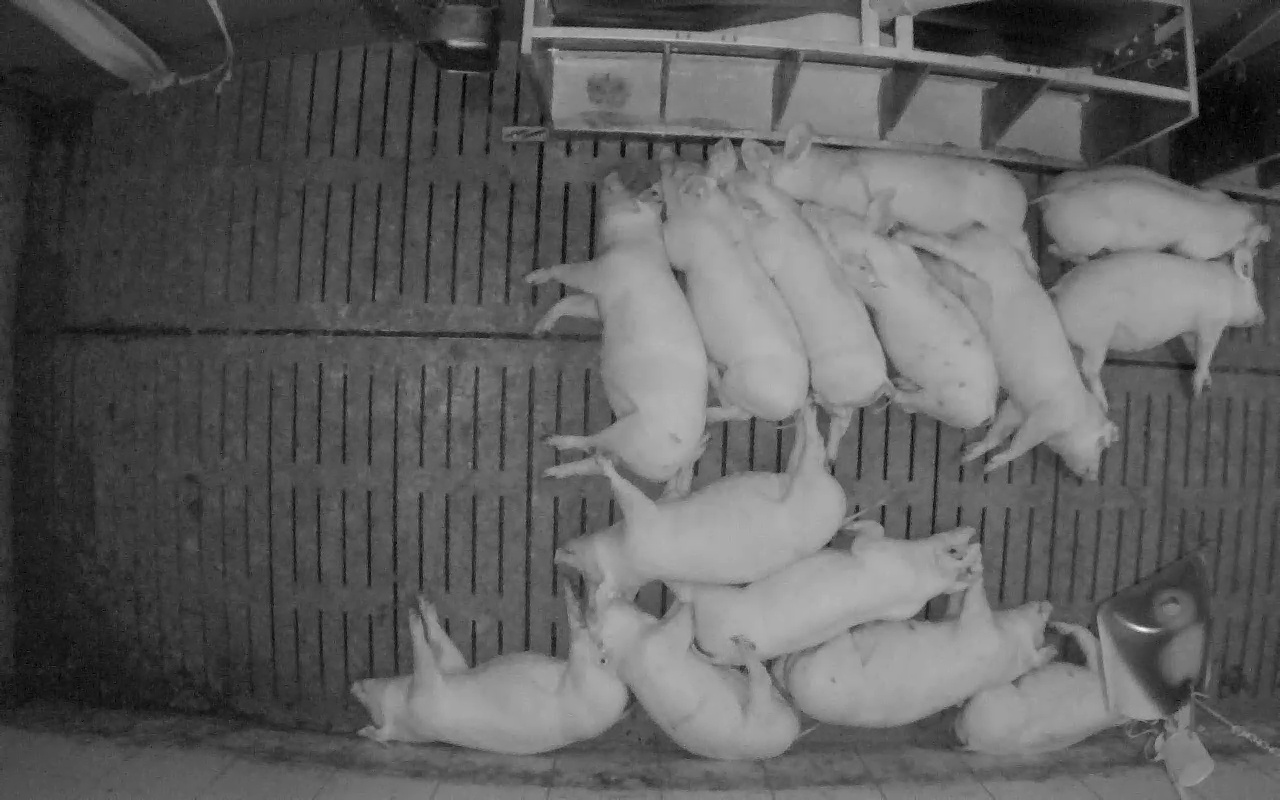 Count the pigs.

14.